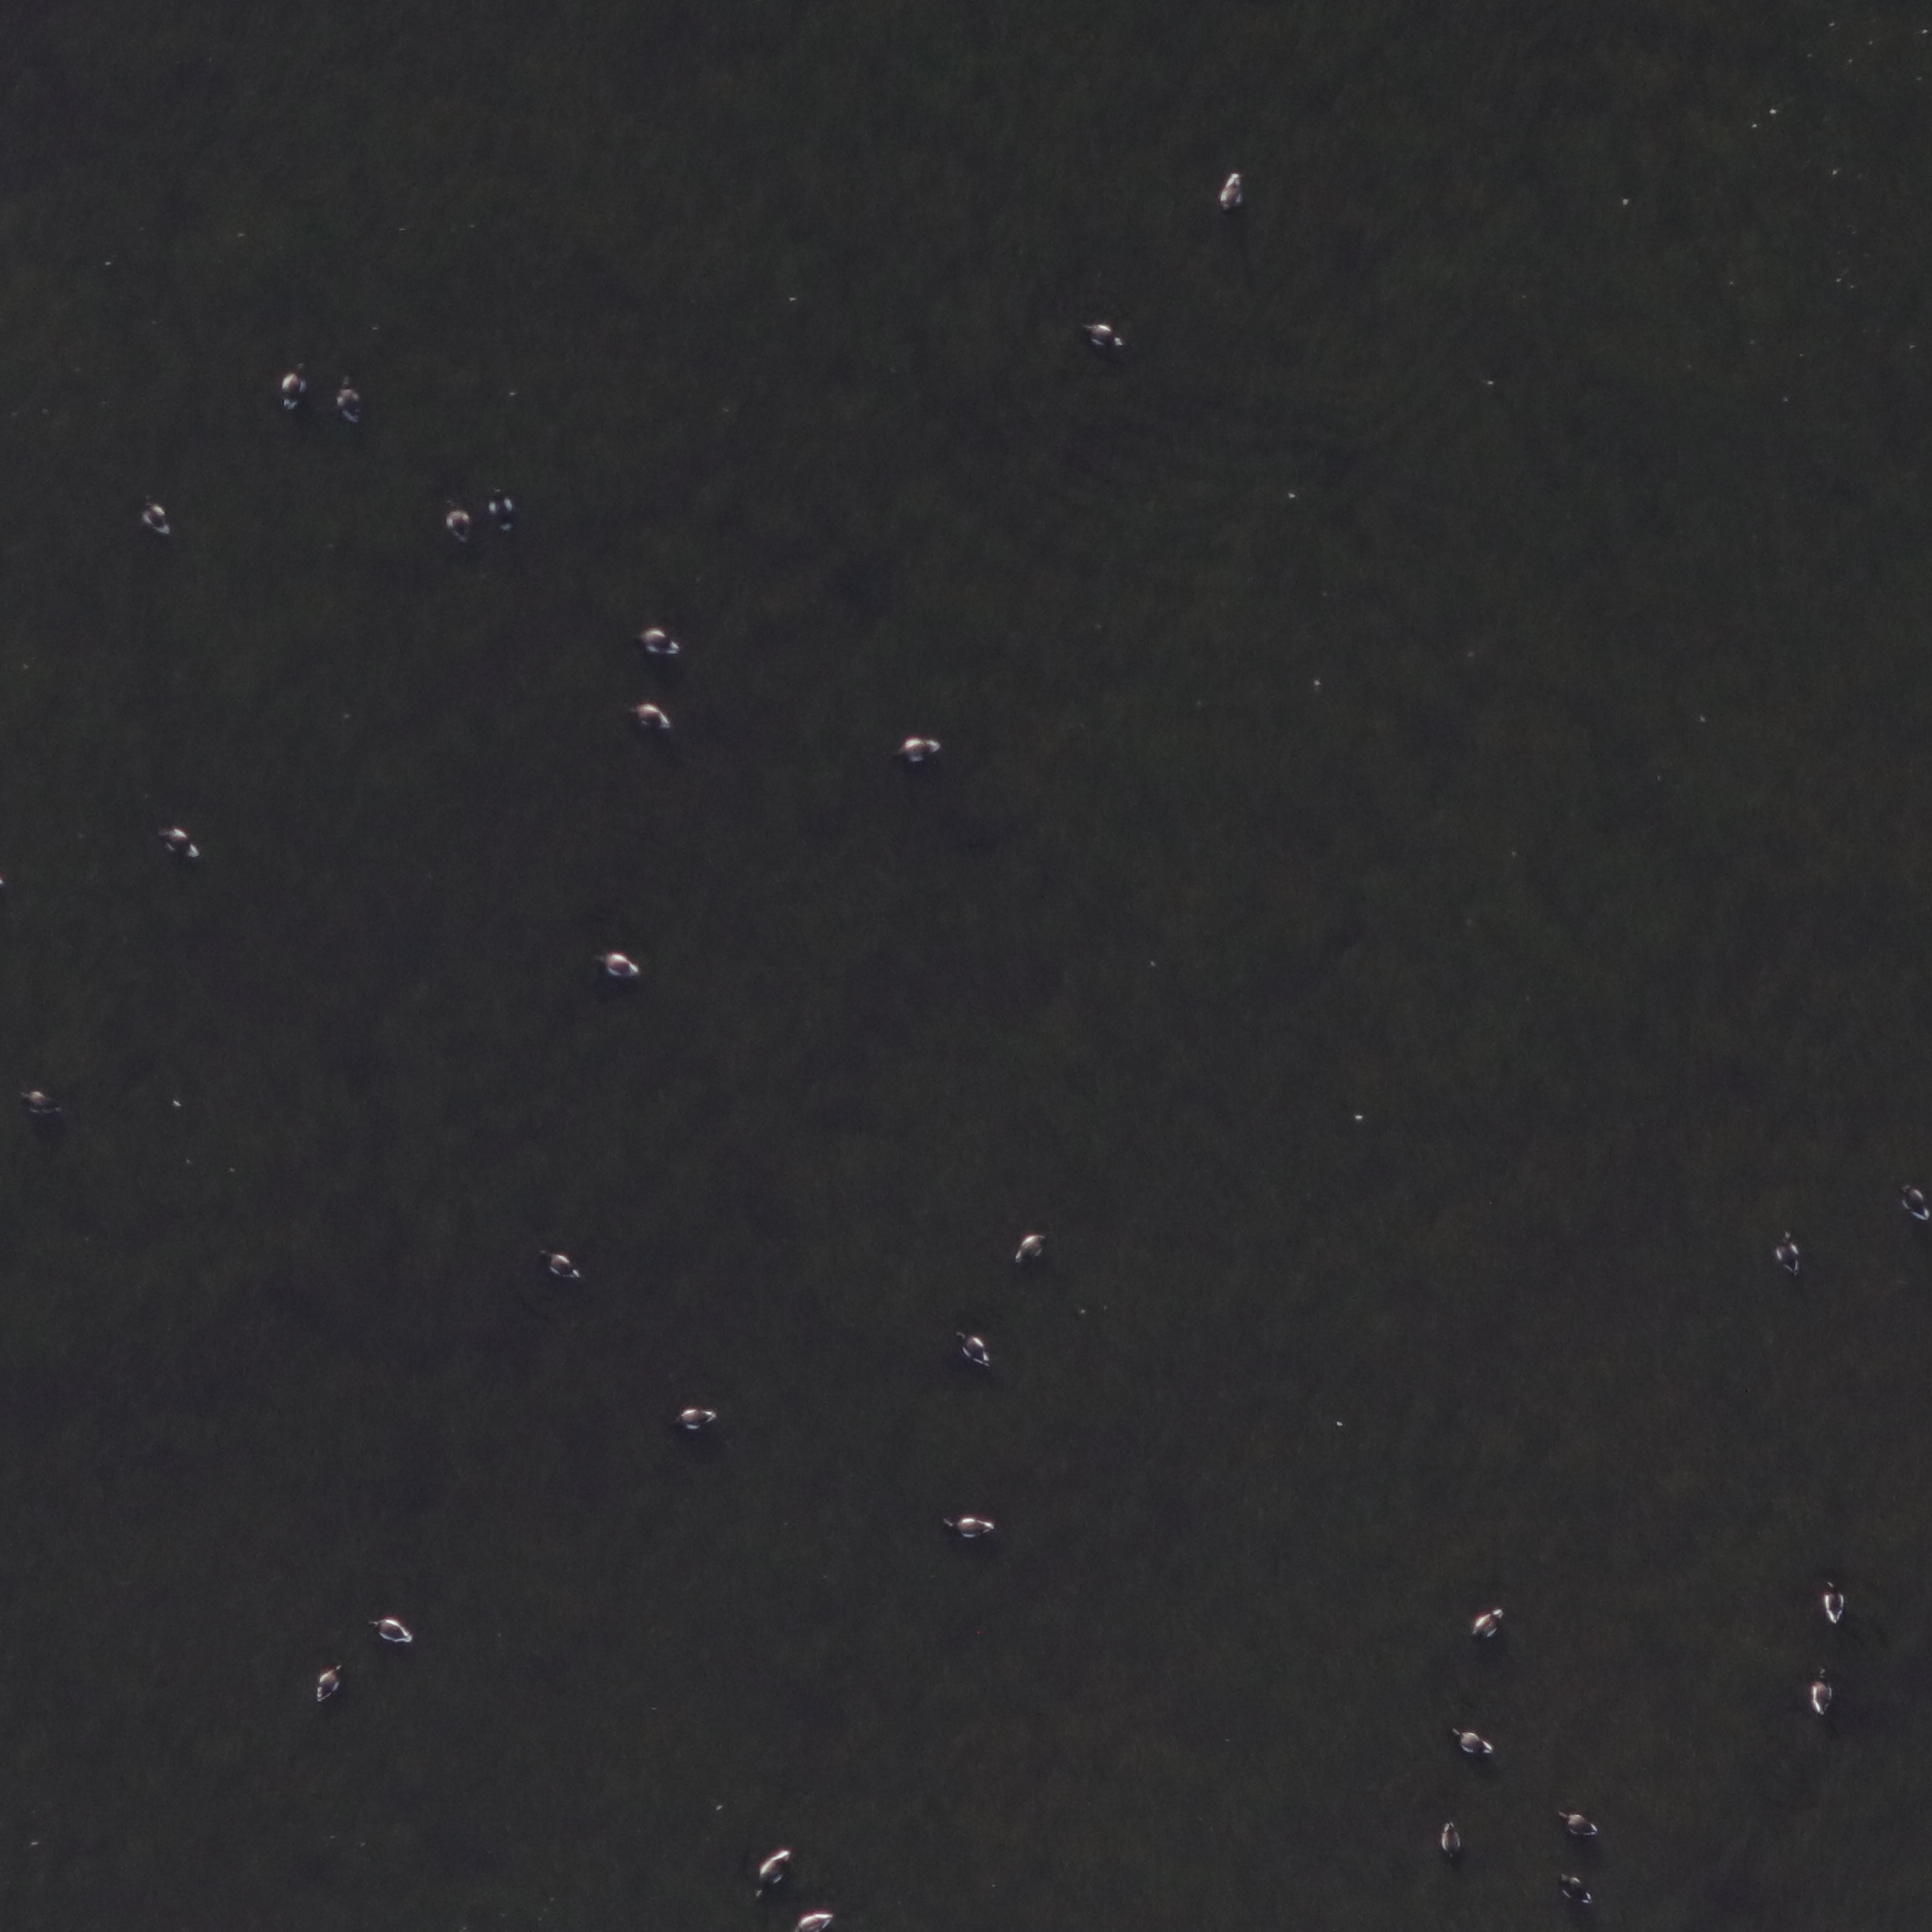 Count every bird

31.